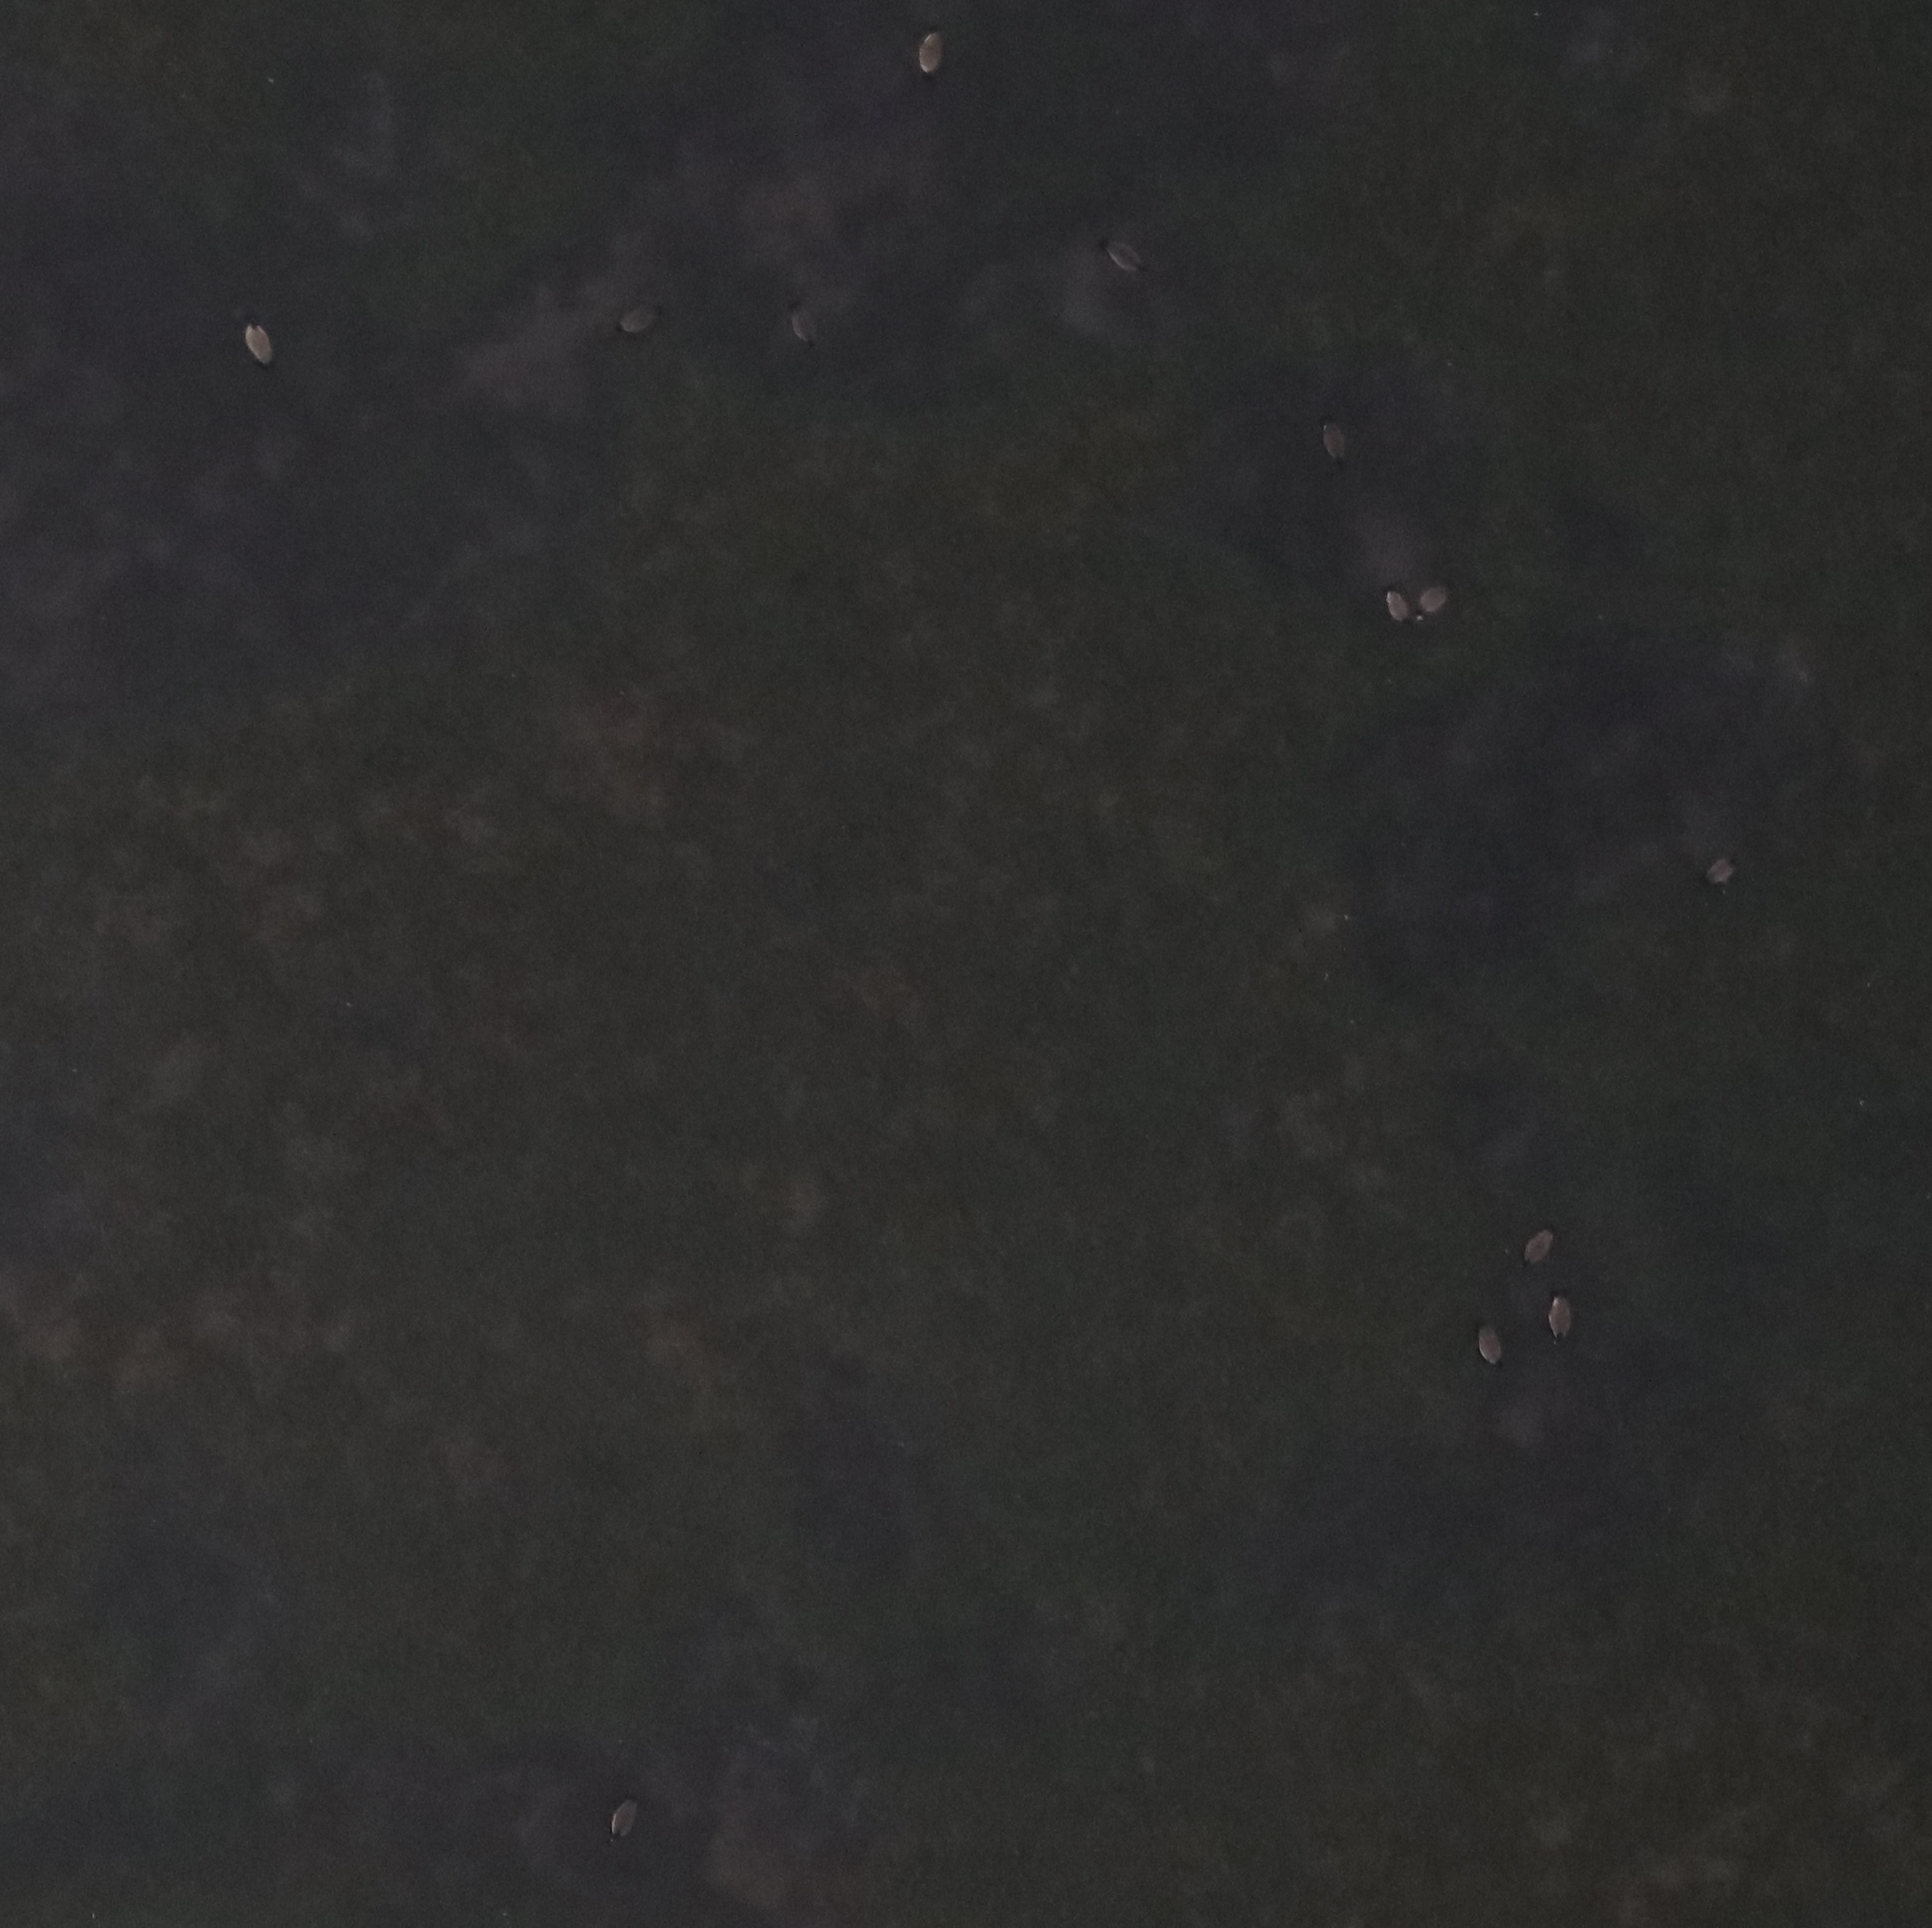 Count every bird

13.